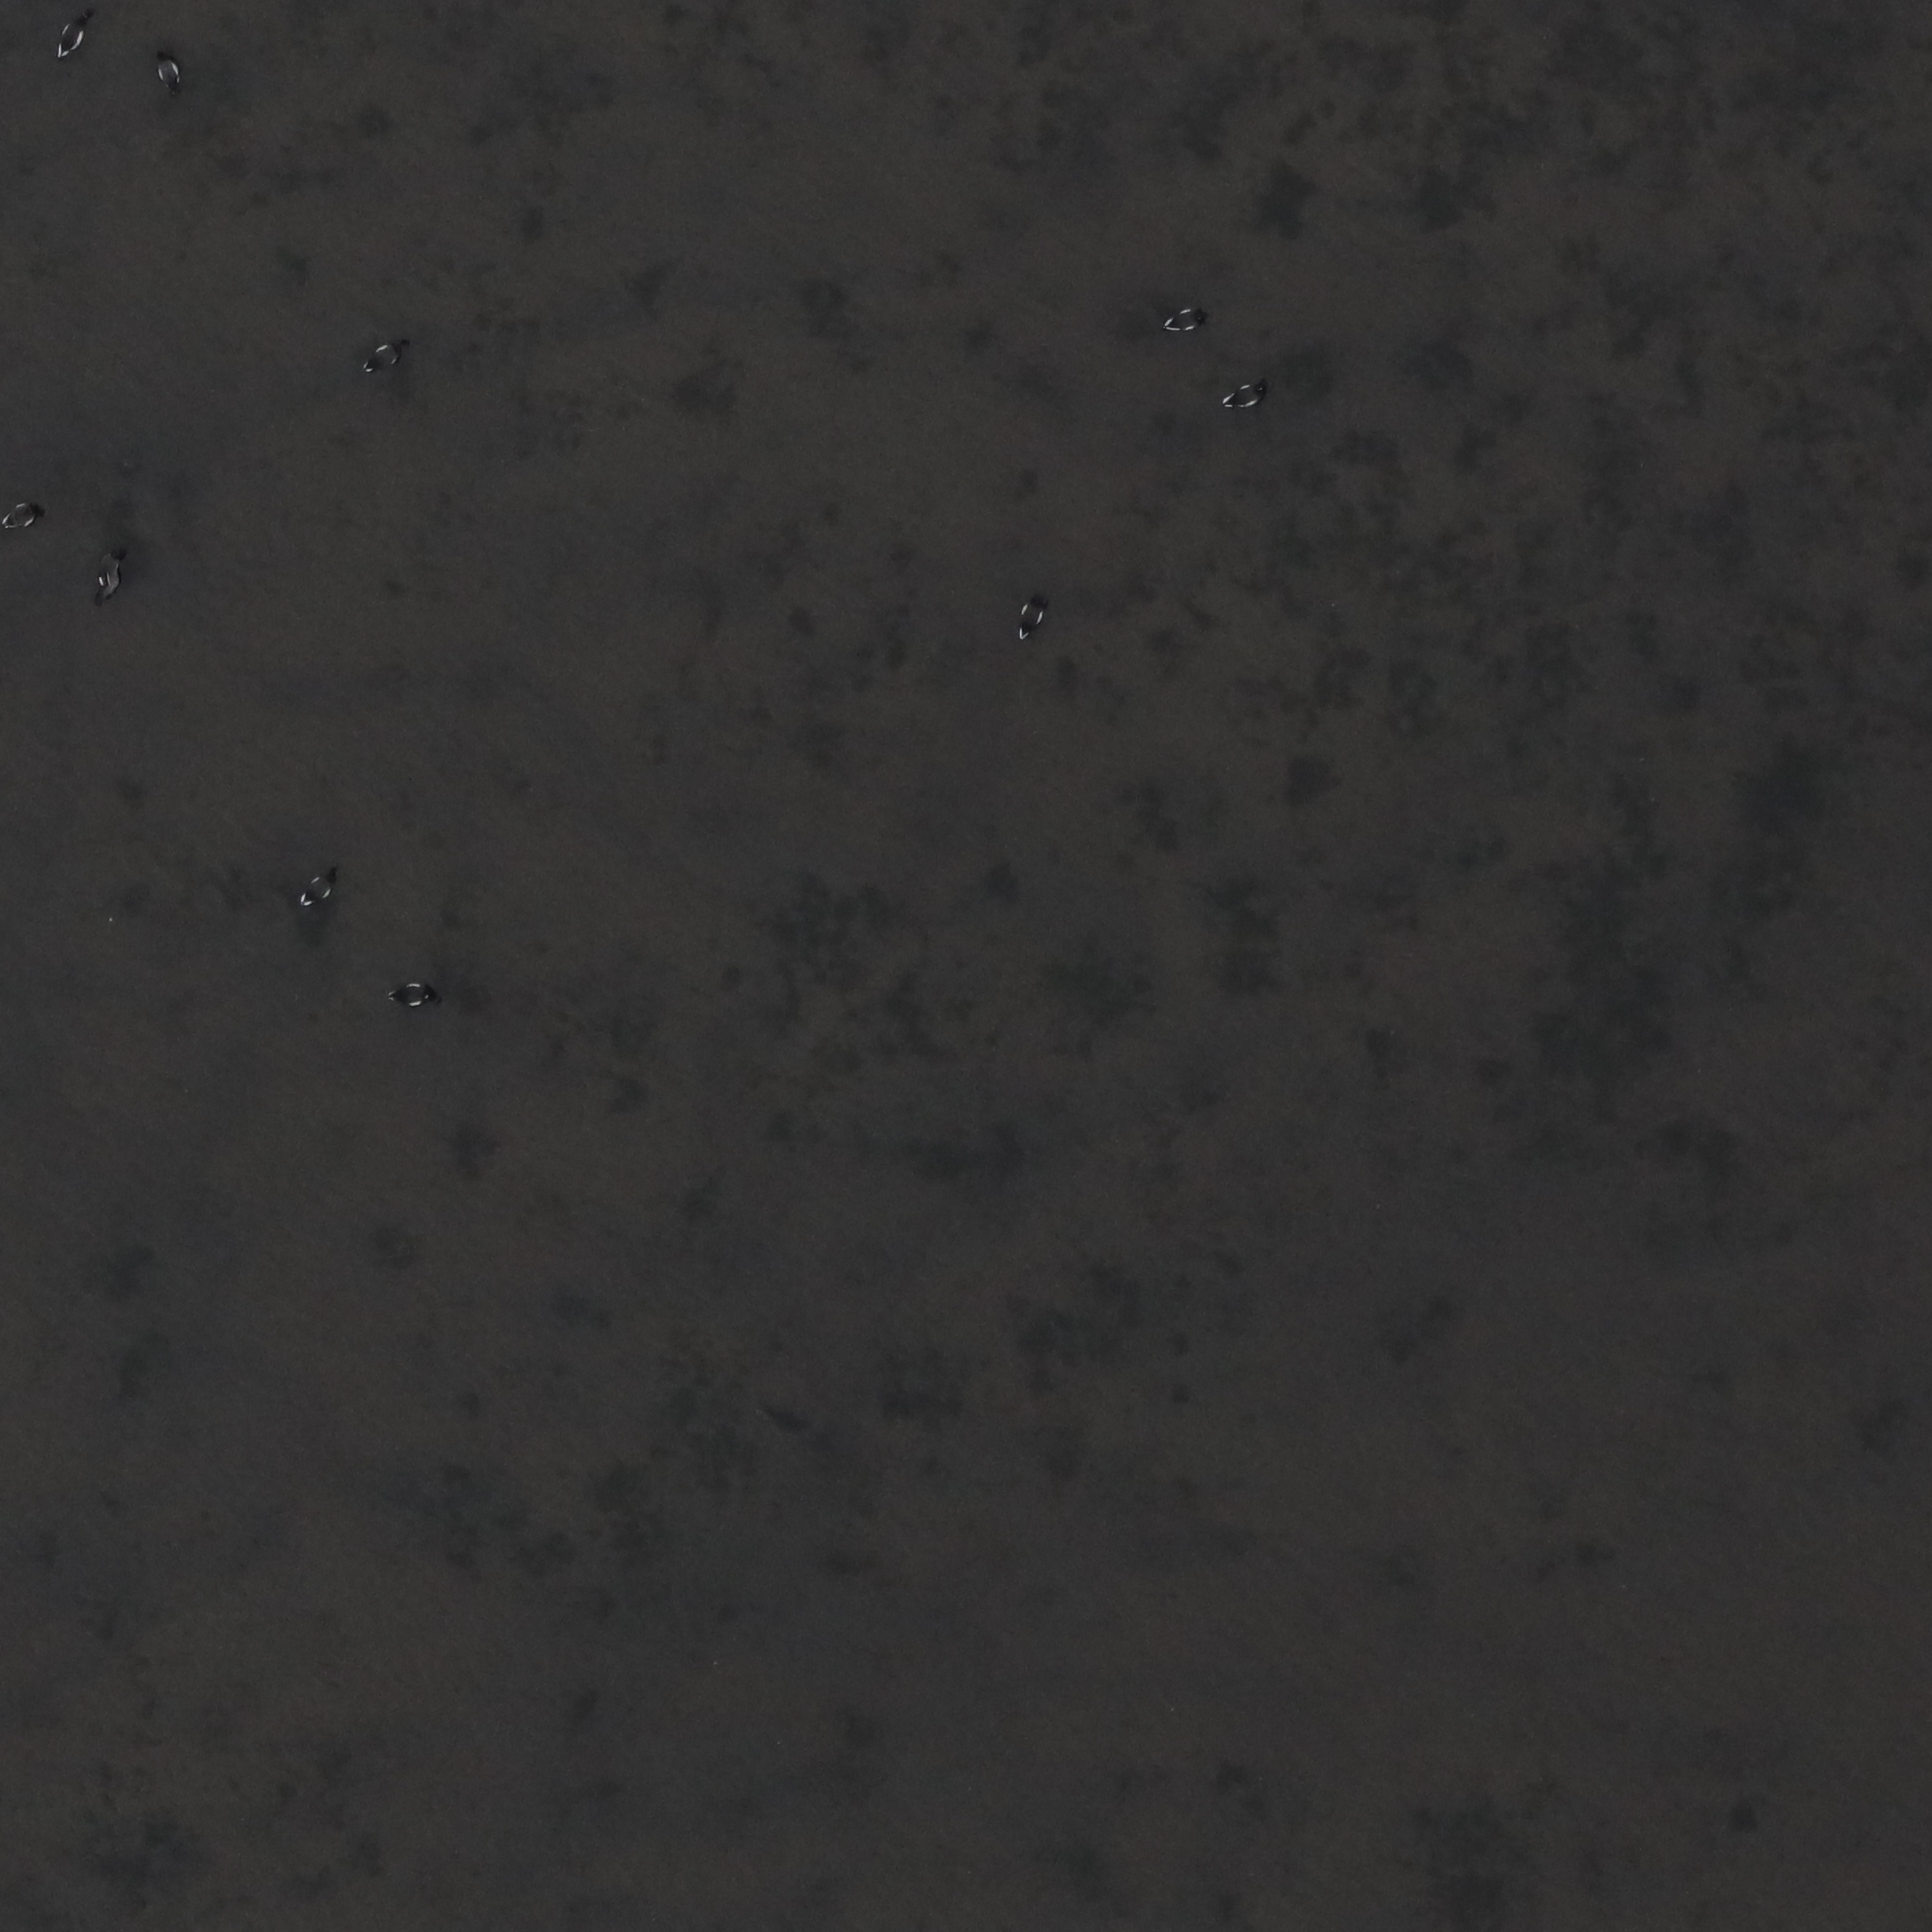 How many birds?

10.